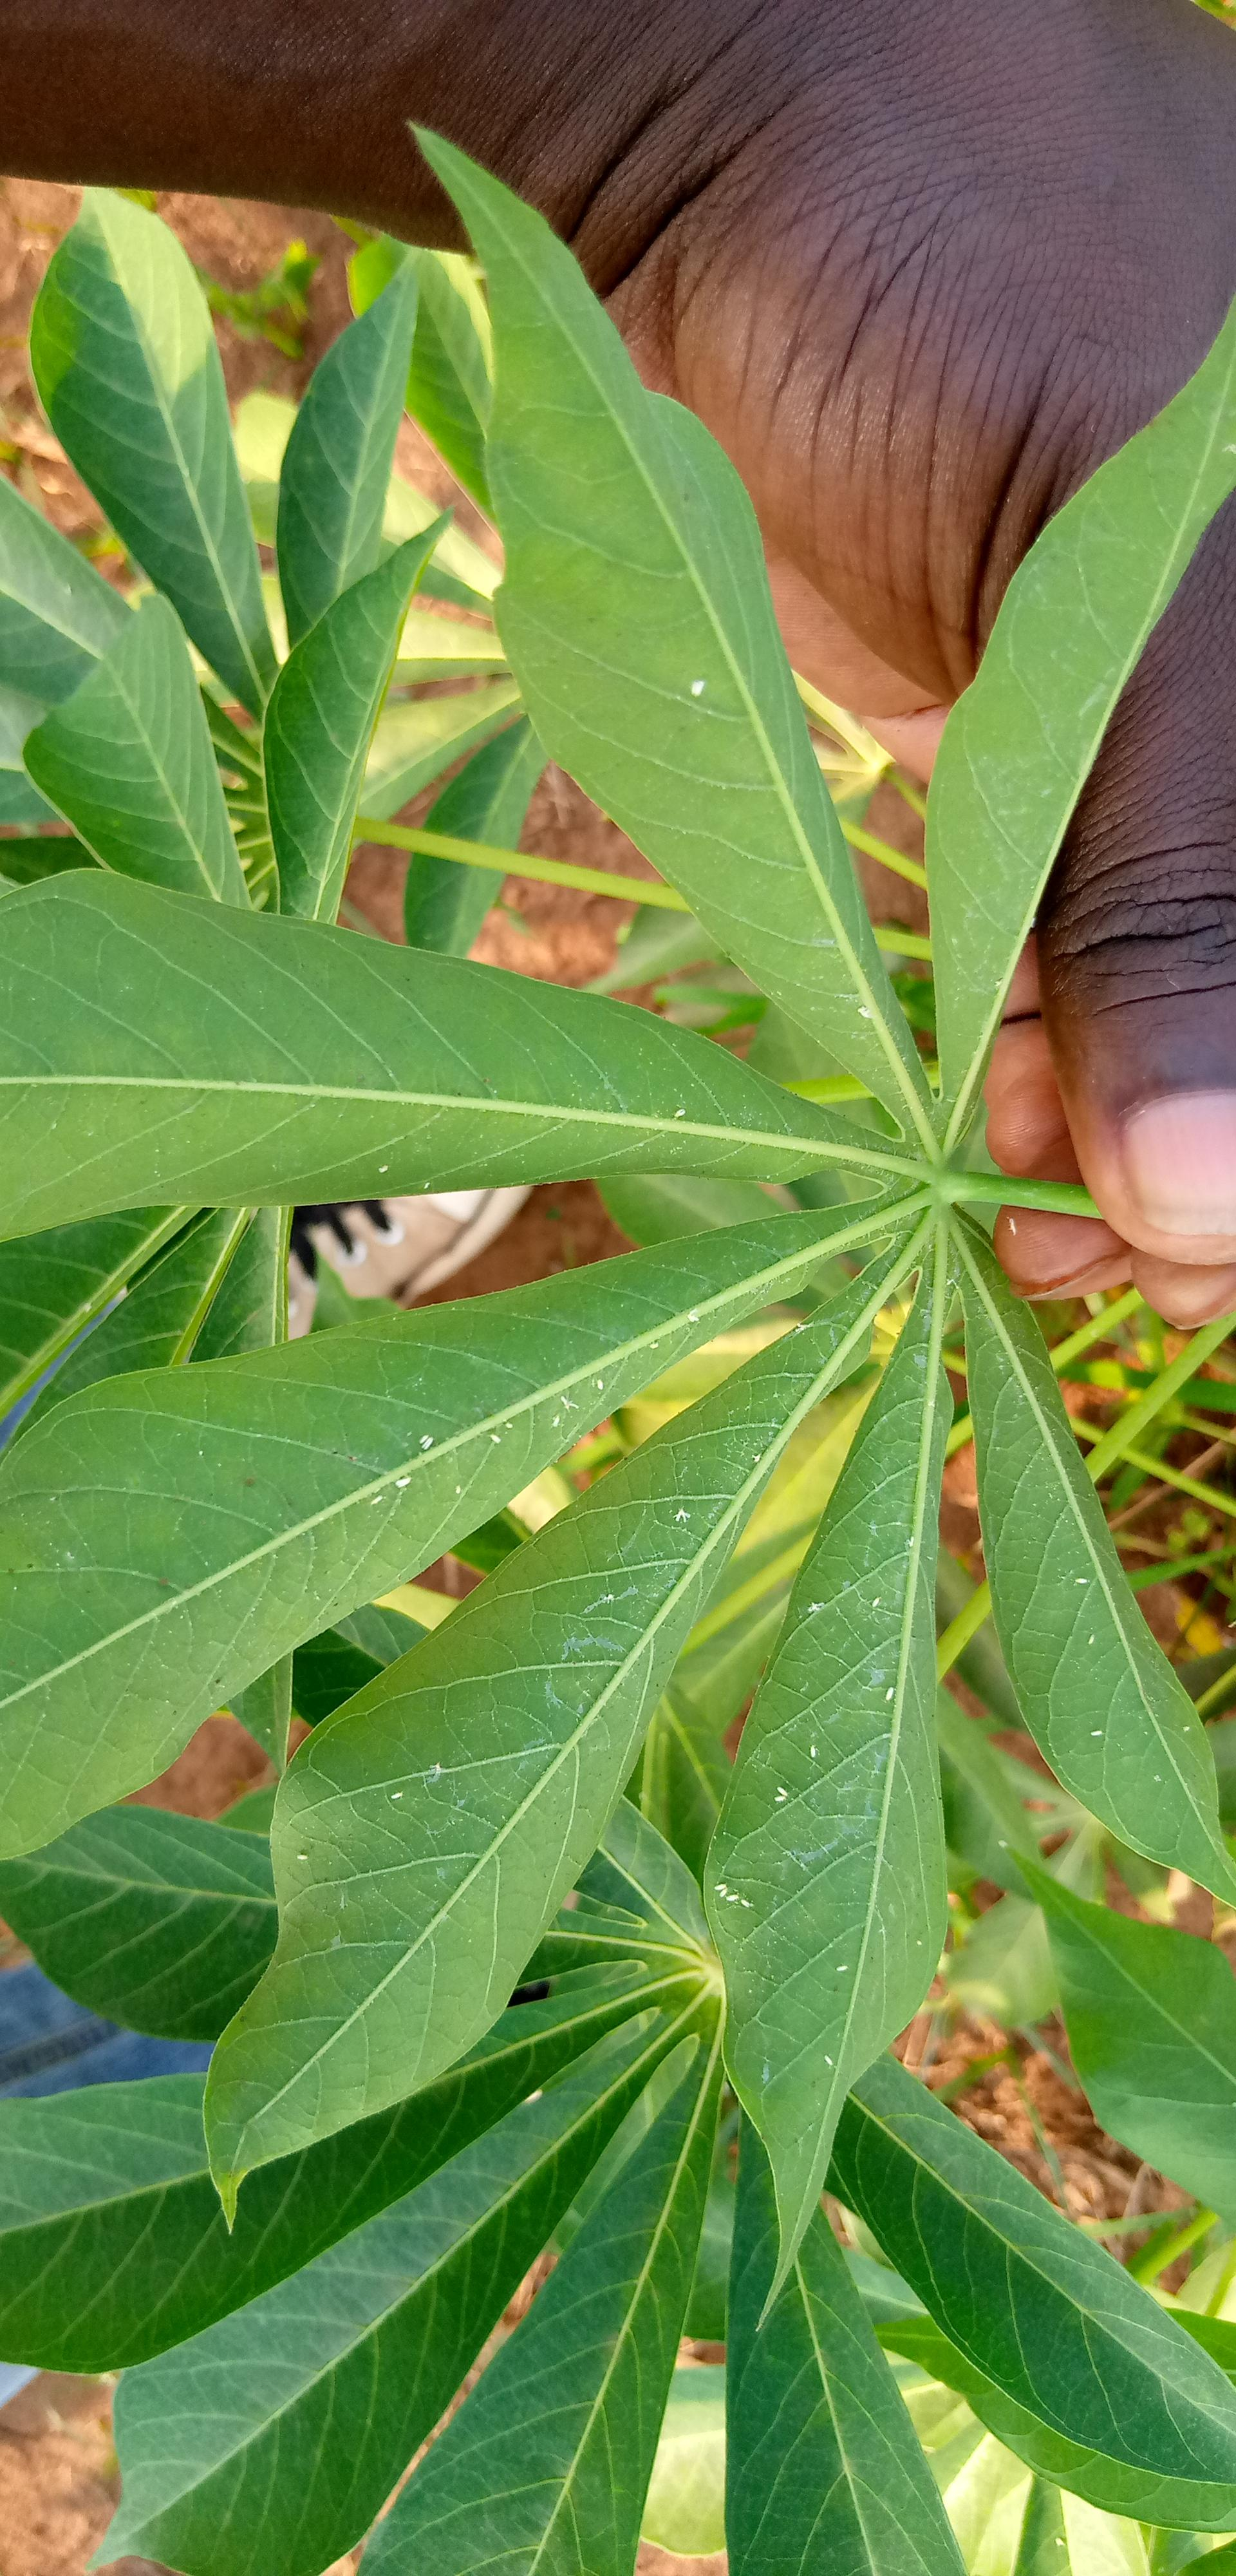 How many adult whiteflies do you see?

36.